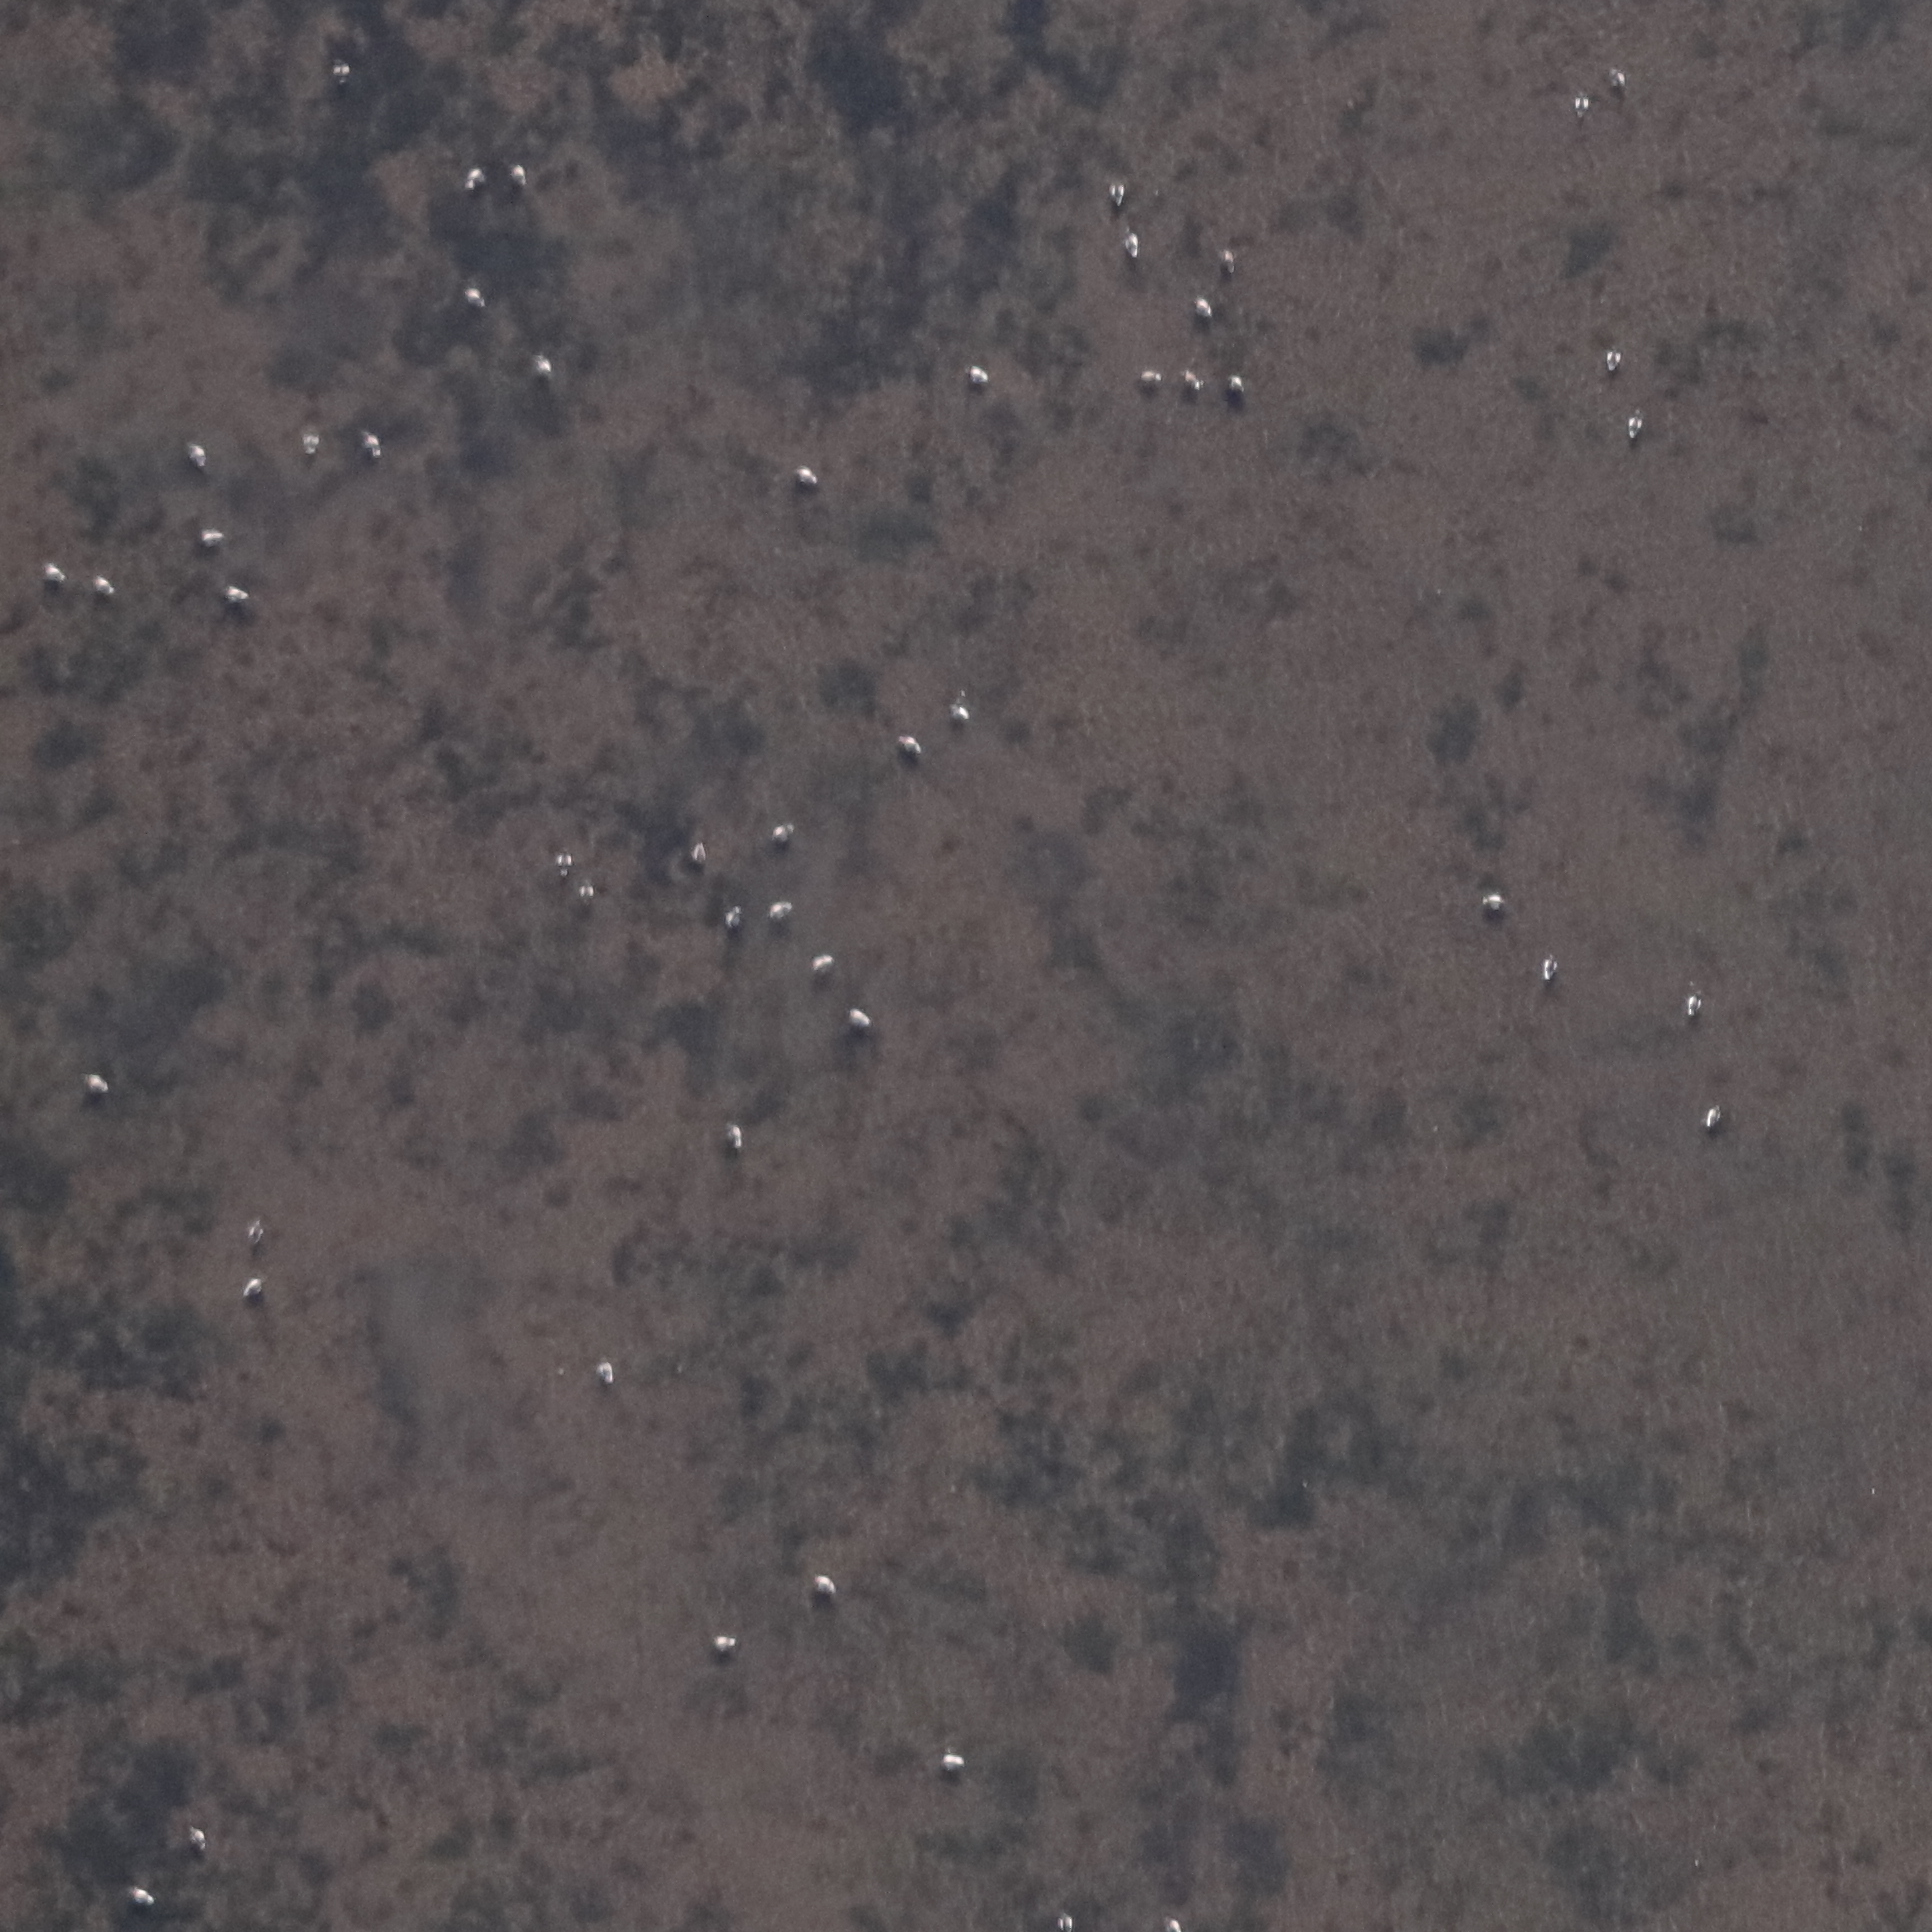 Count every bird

51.